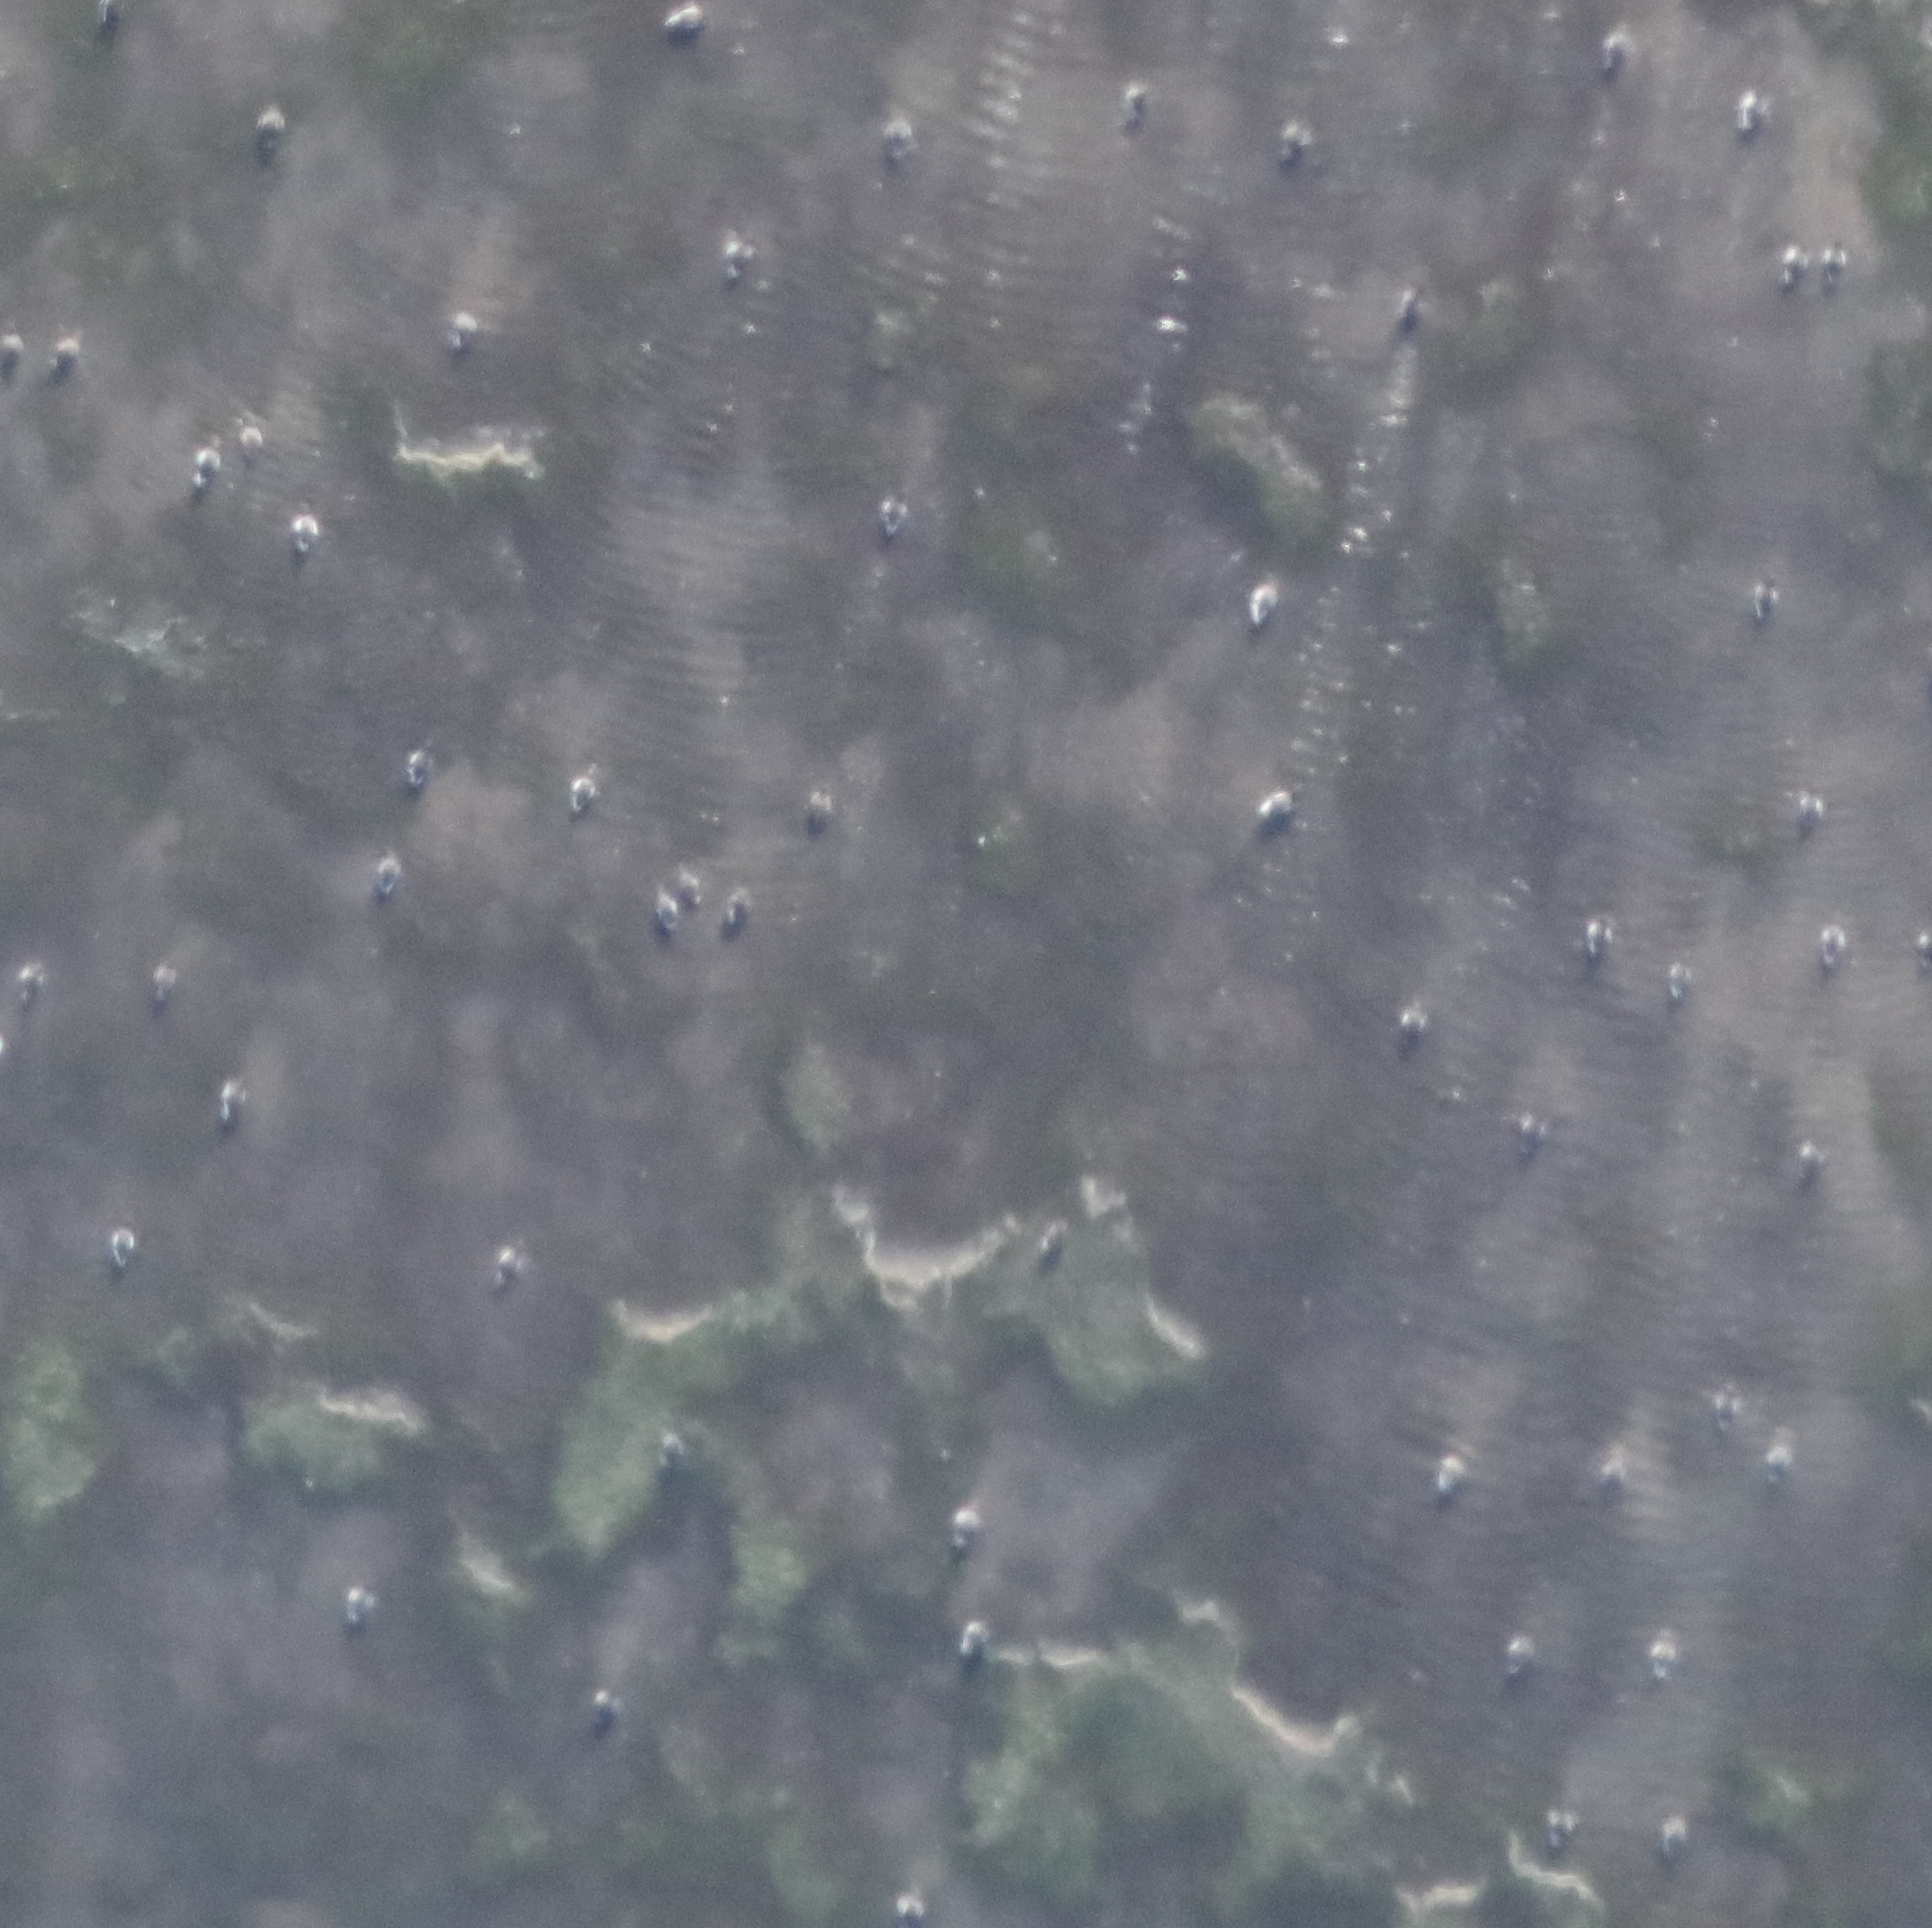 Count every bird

55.